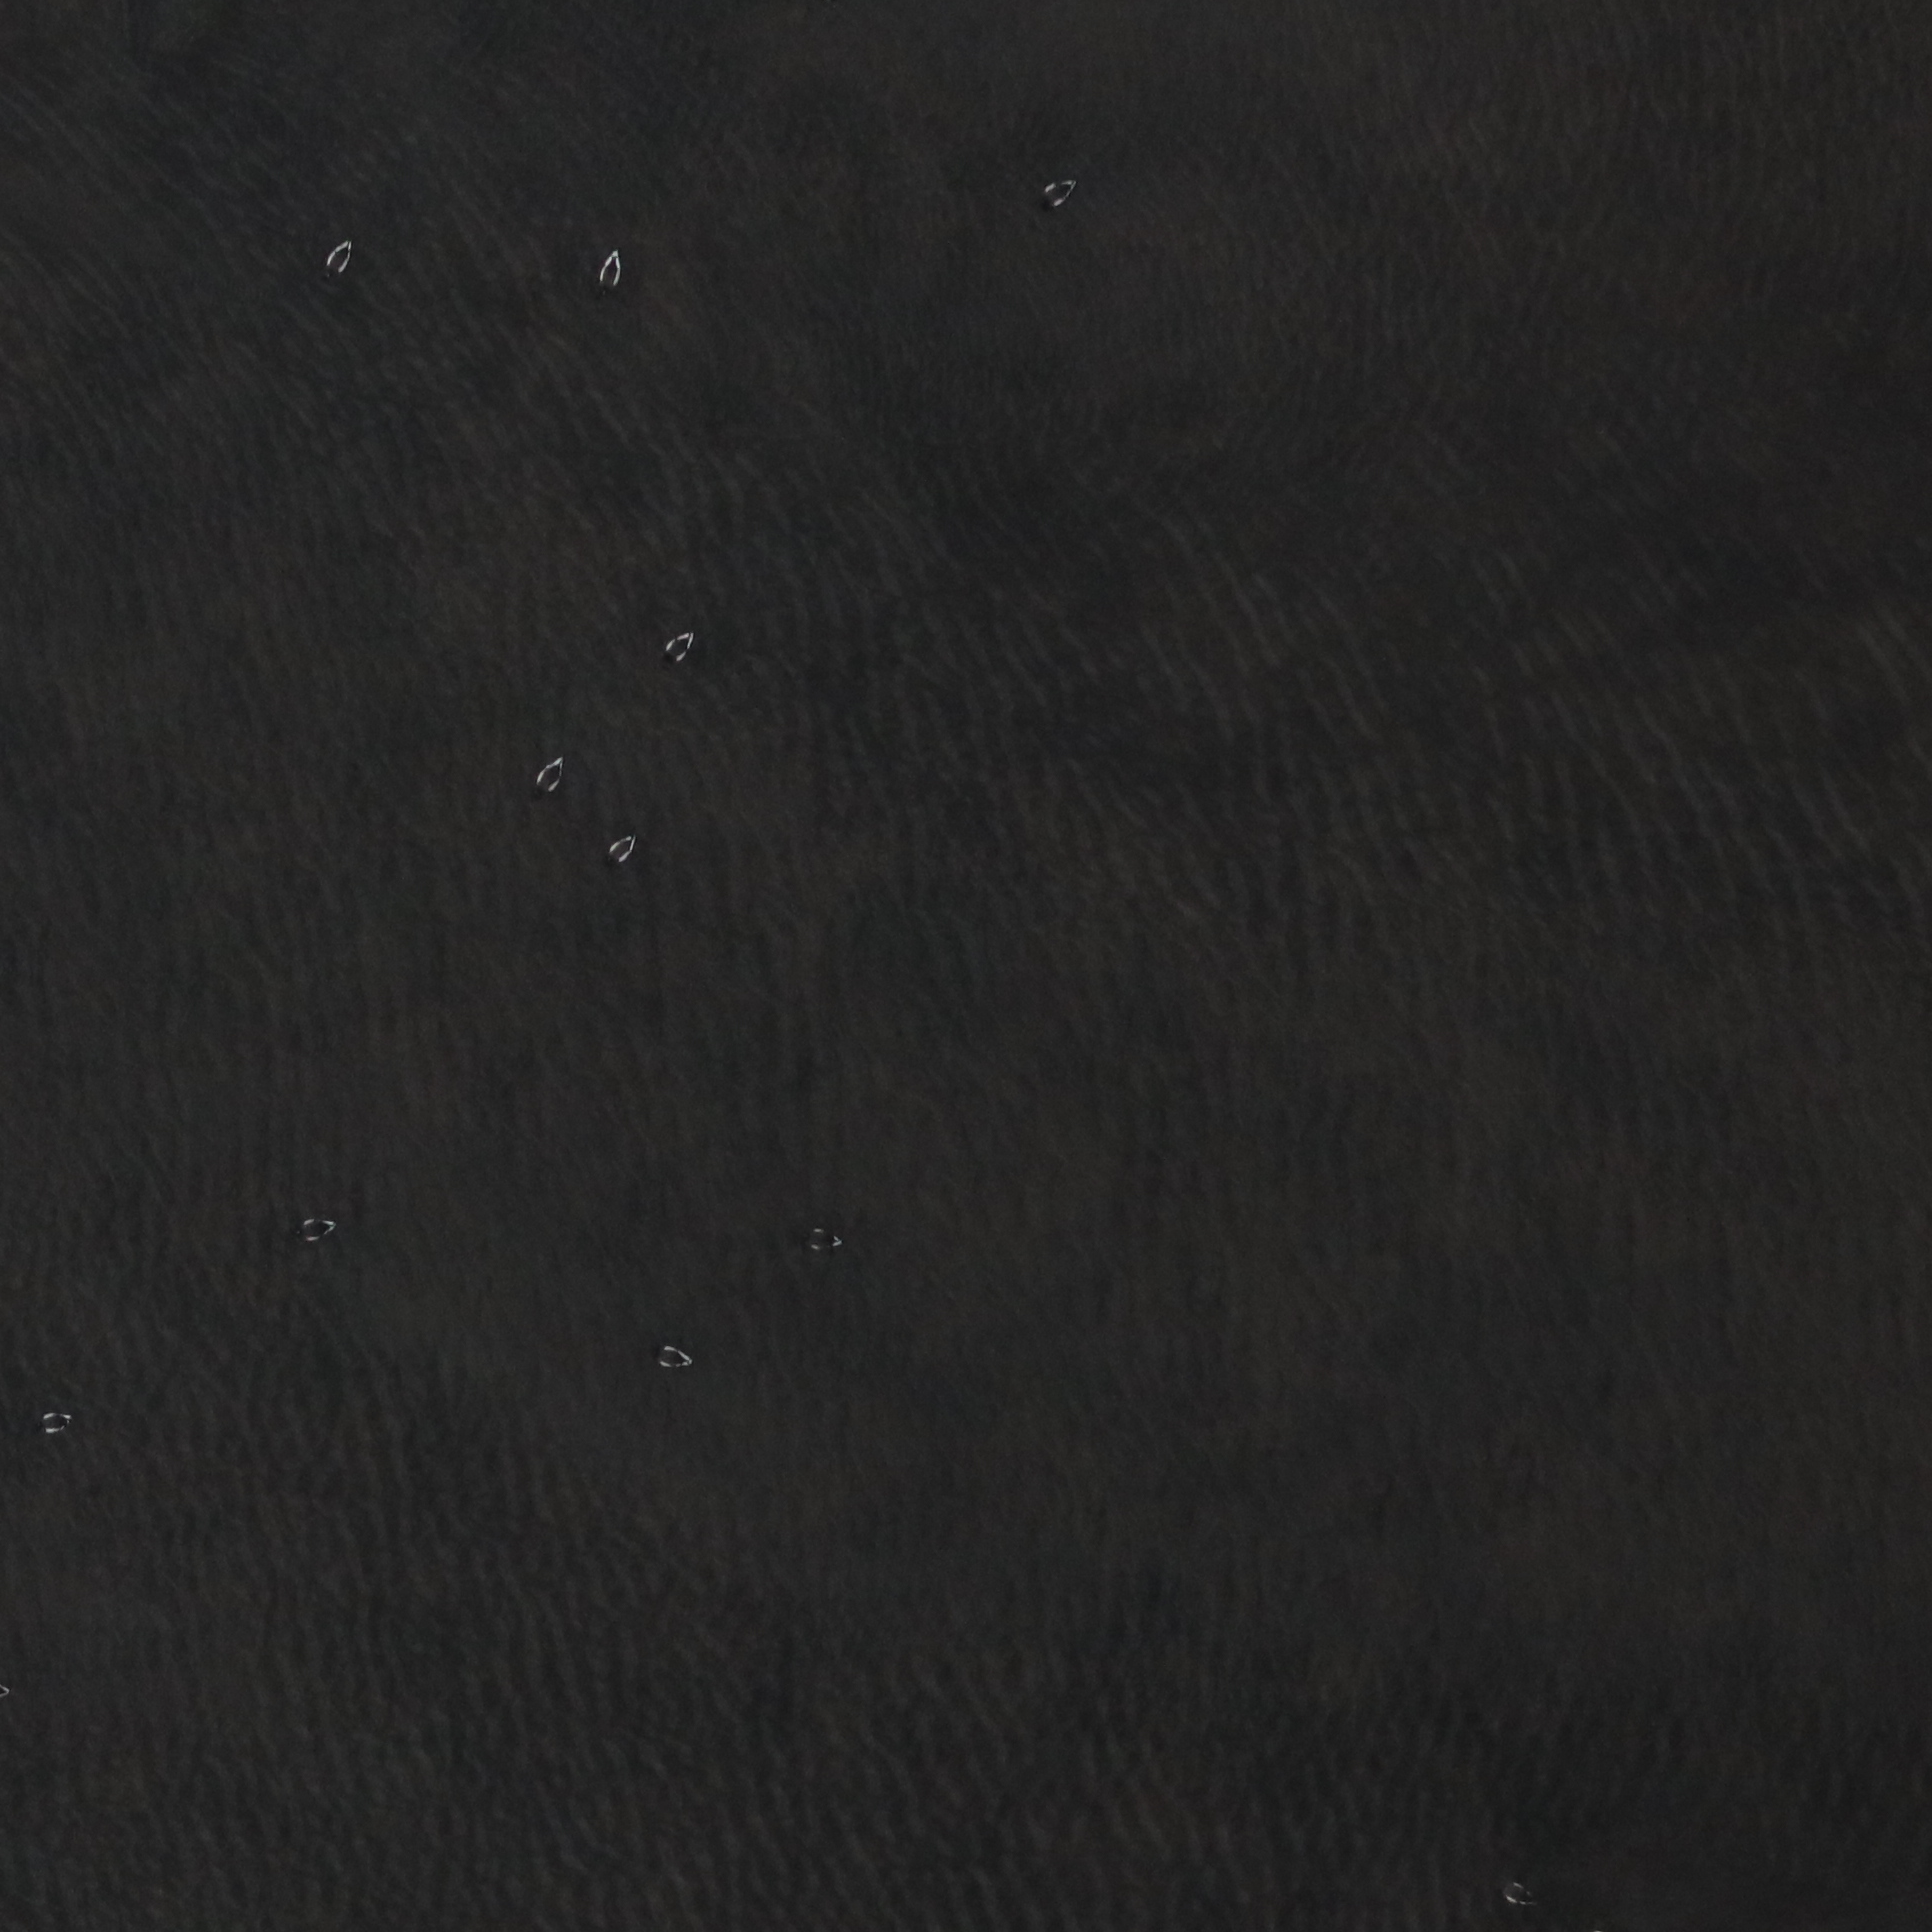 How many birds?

11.